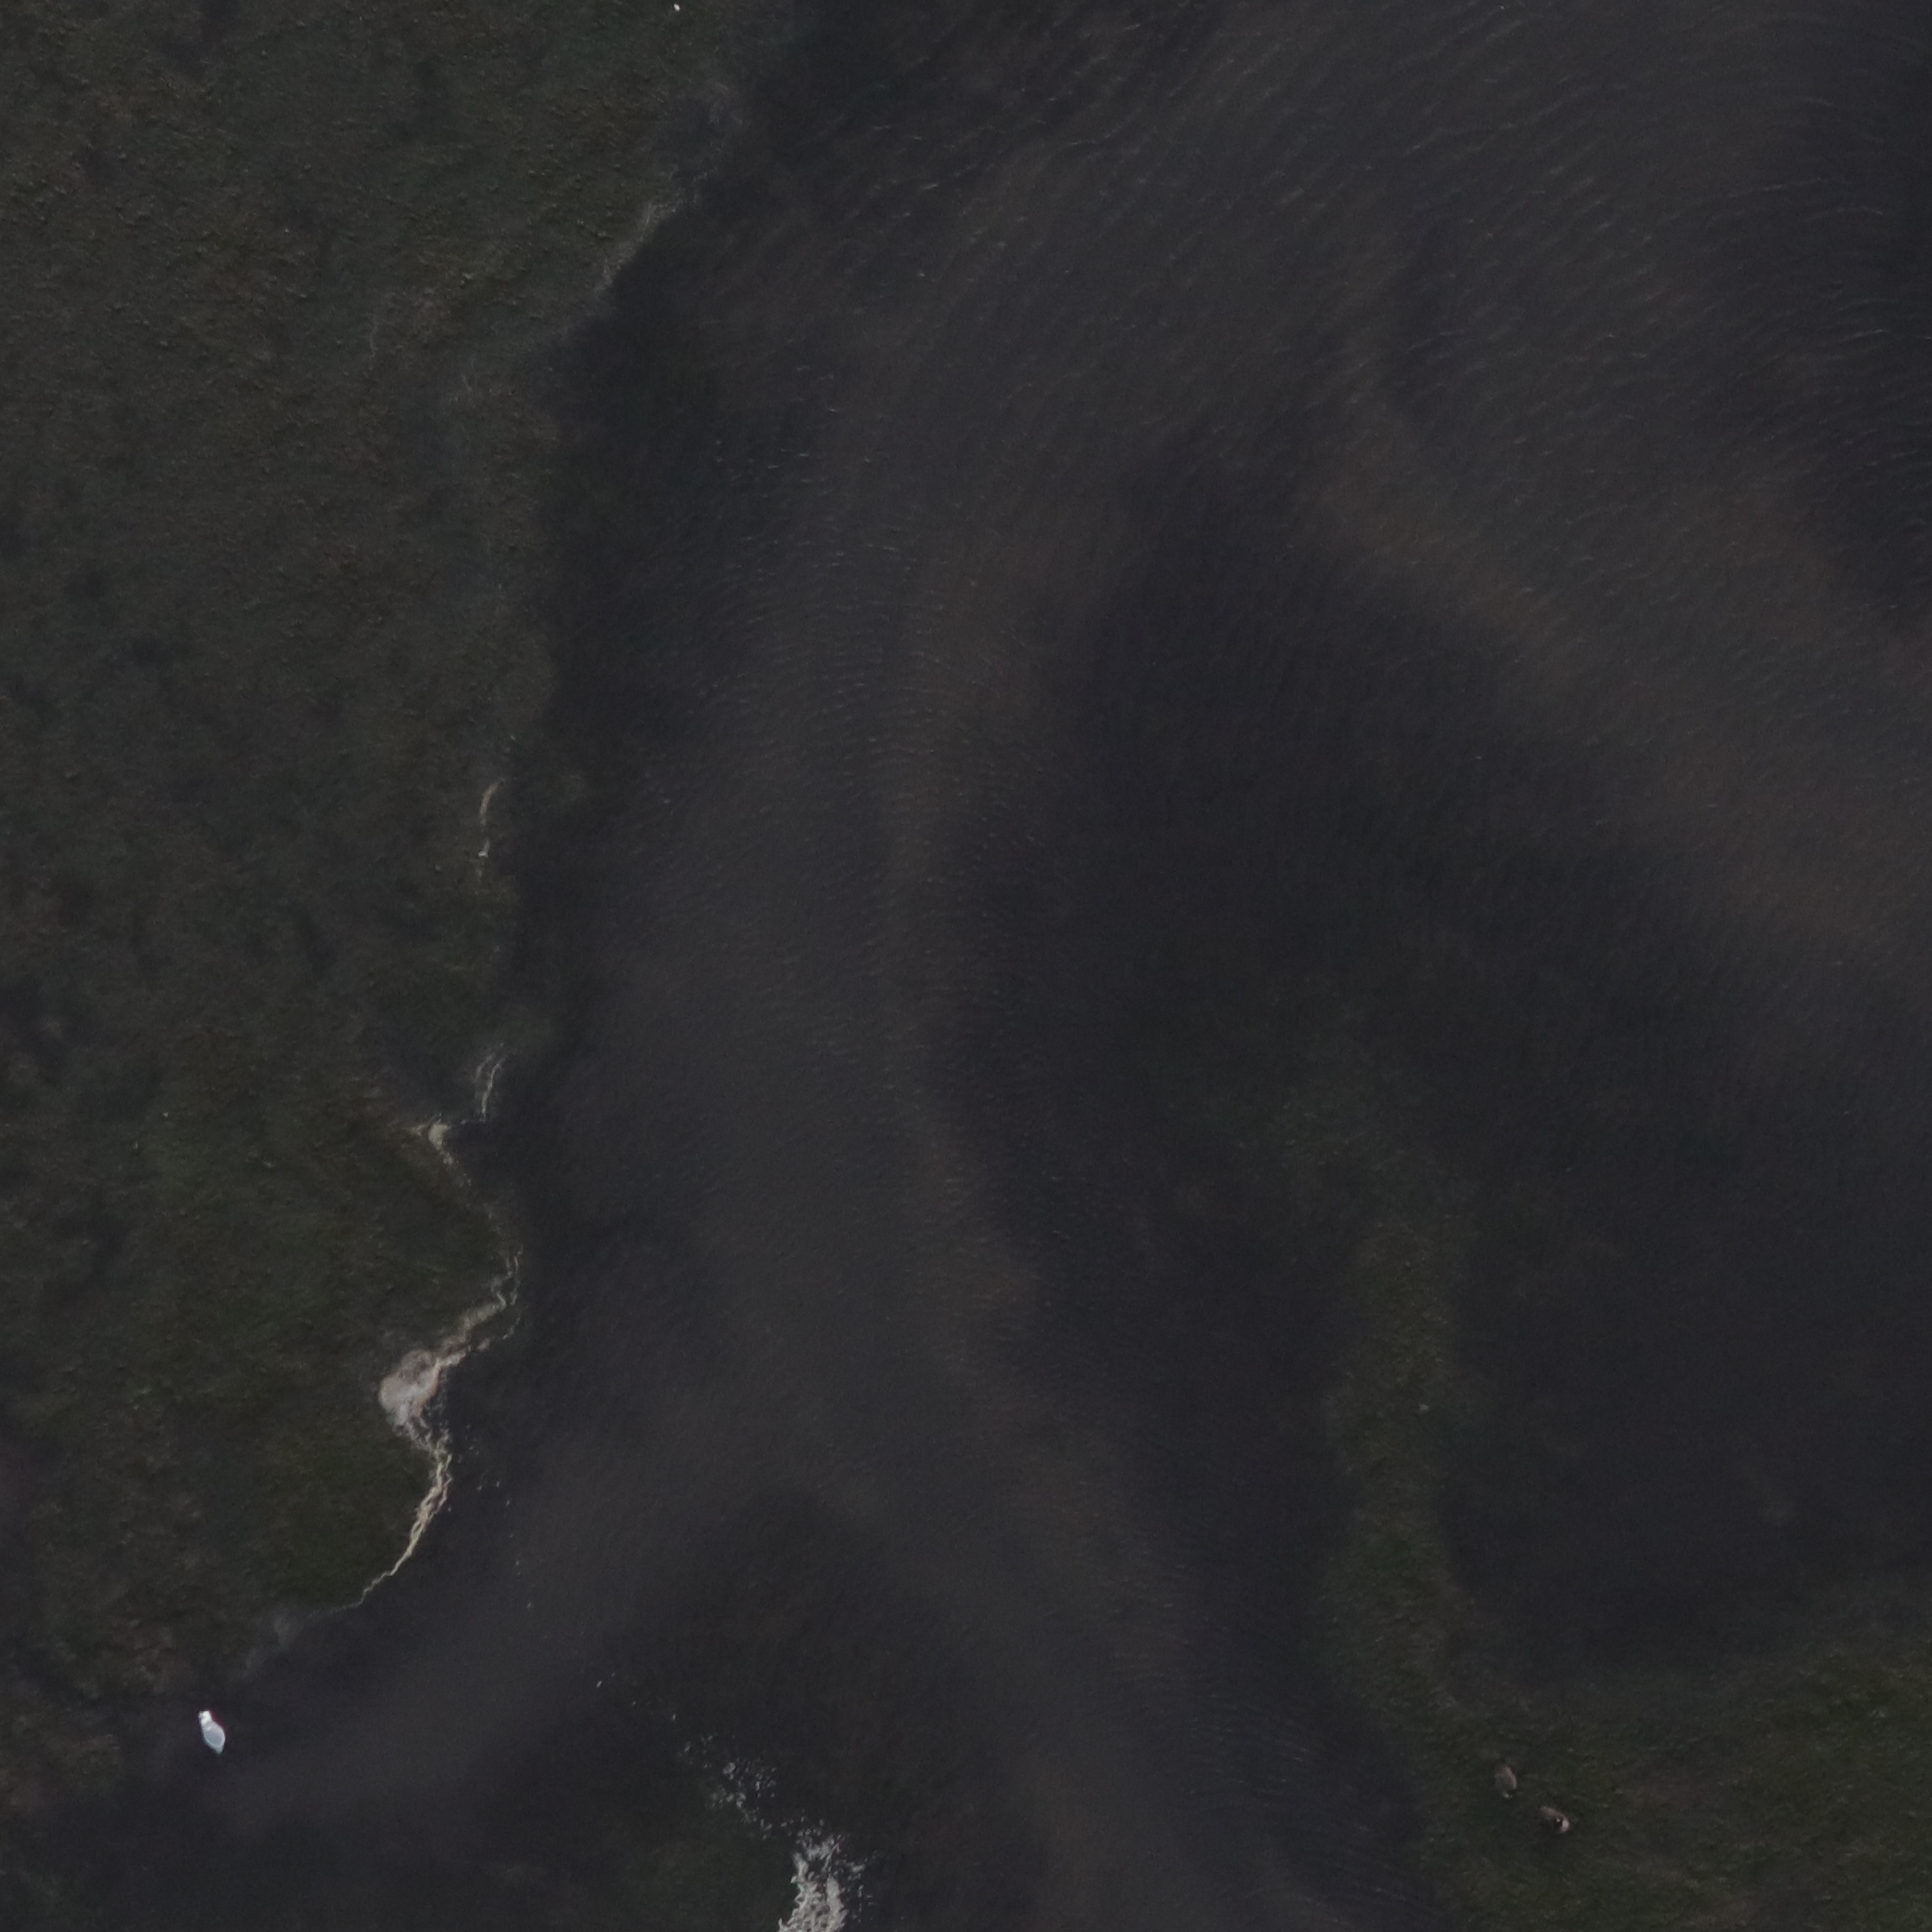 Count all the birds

3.